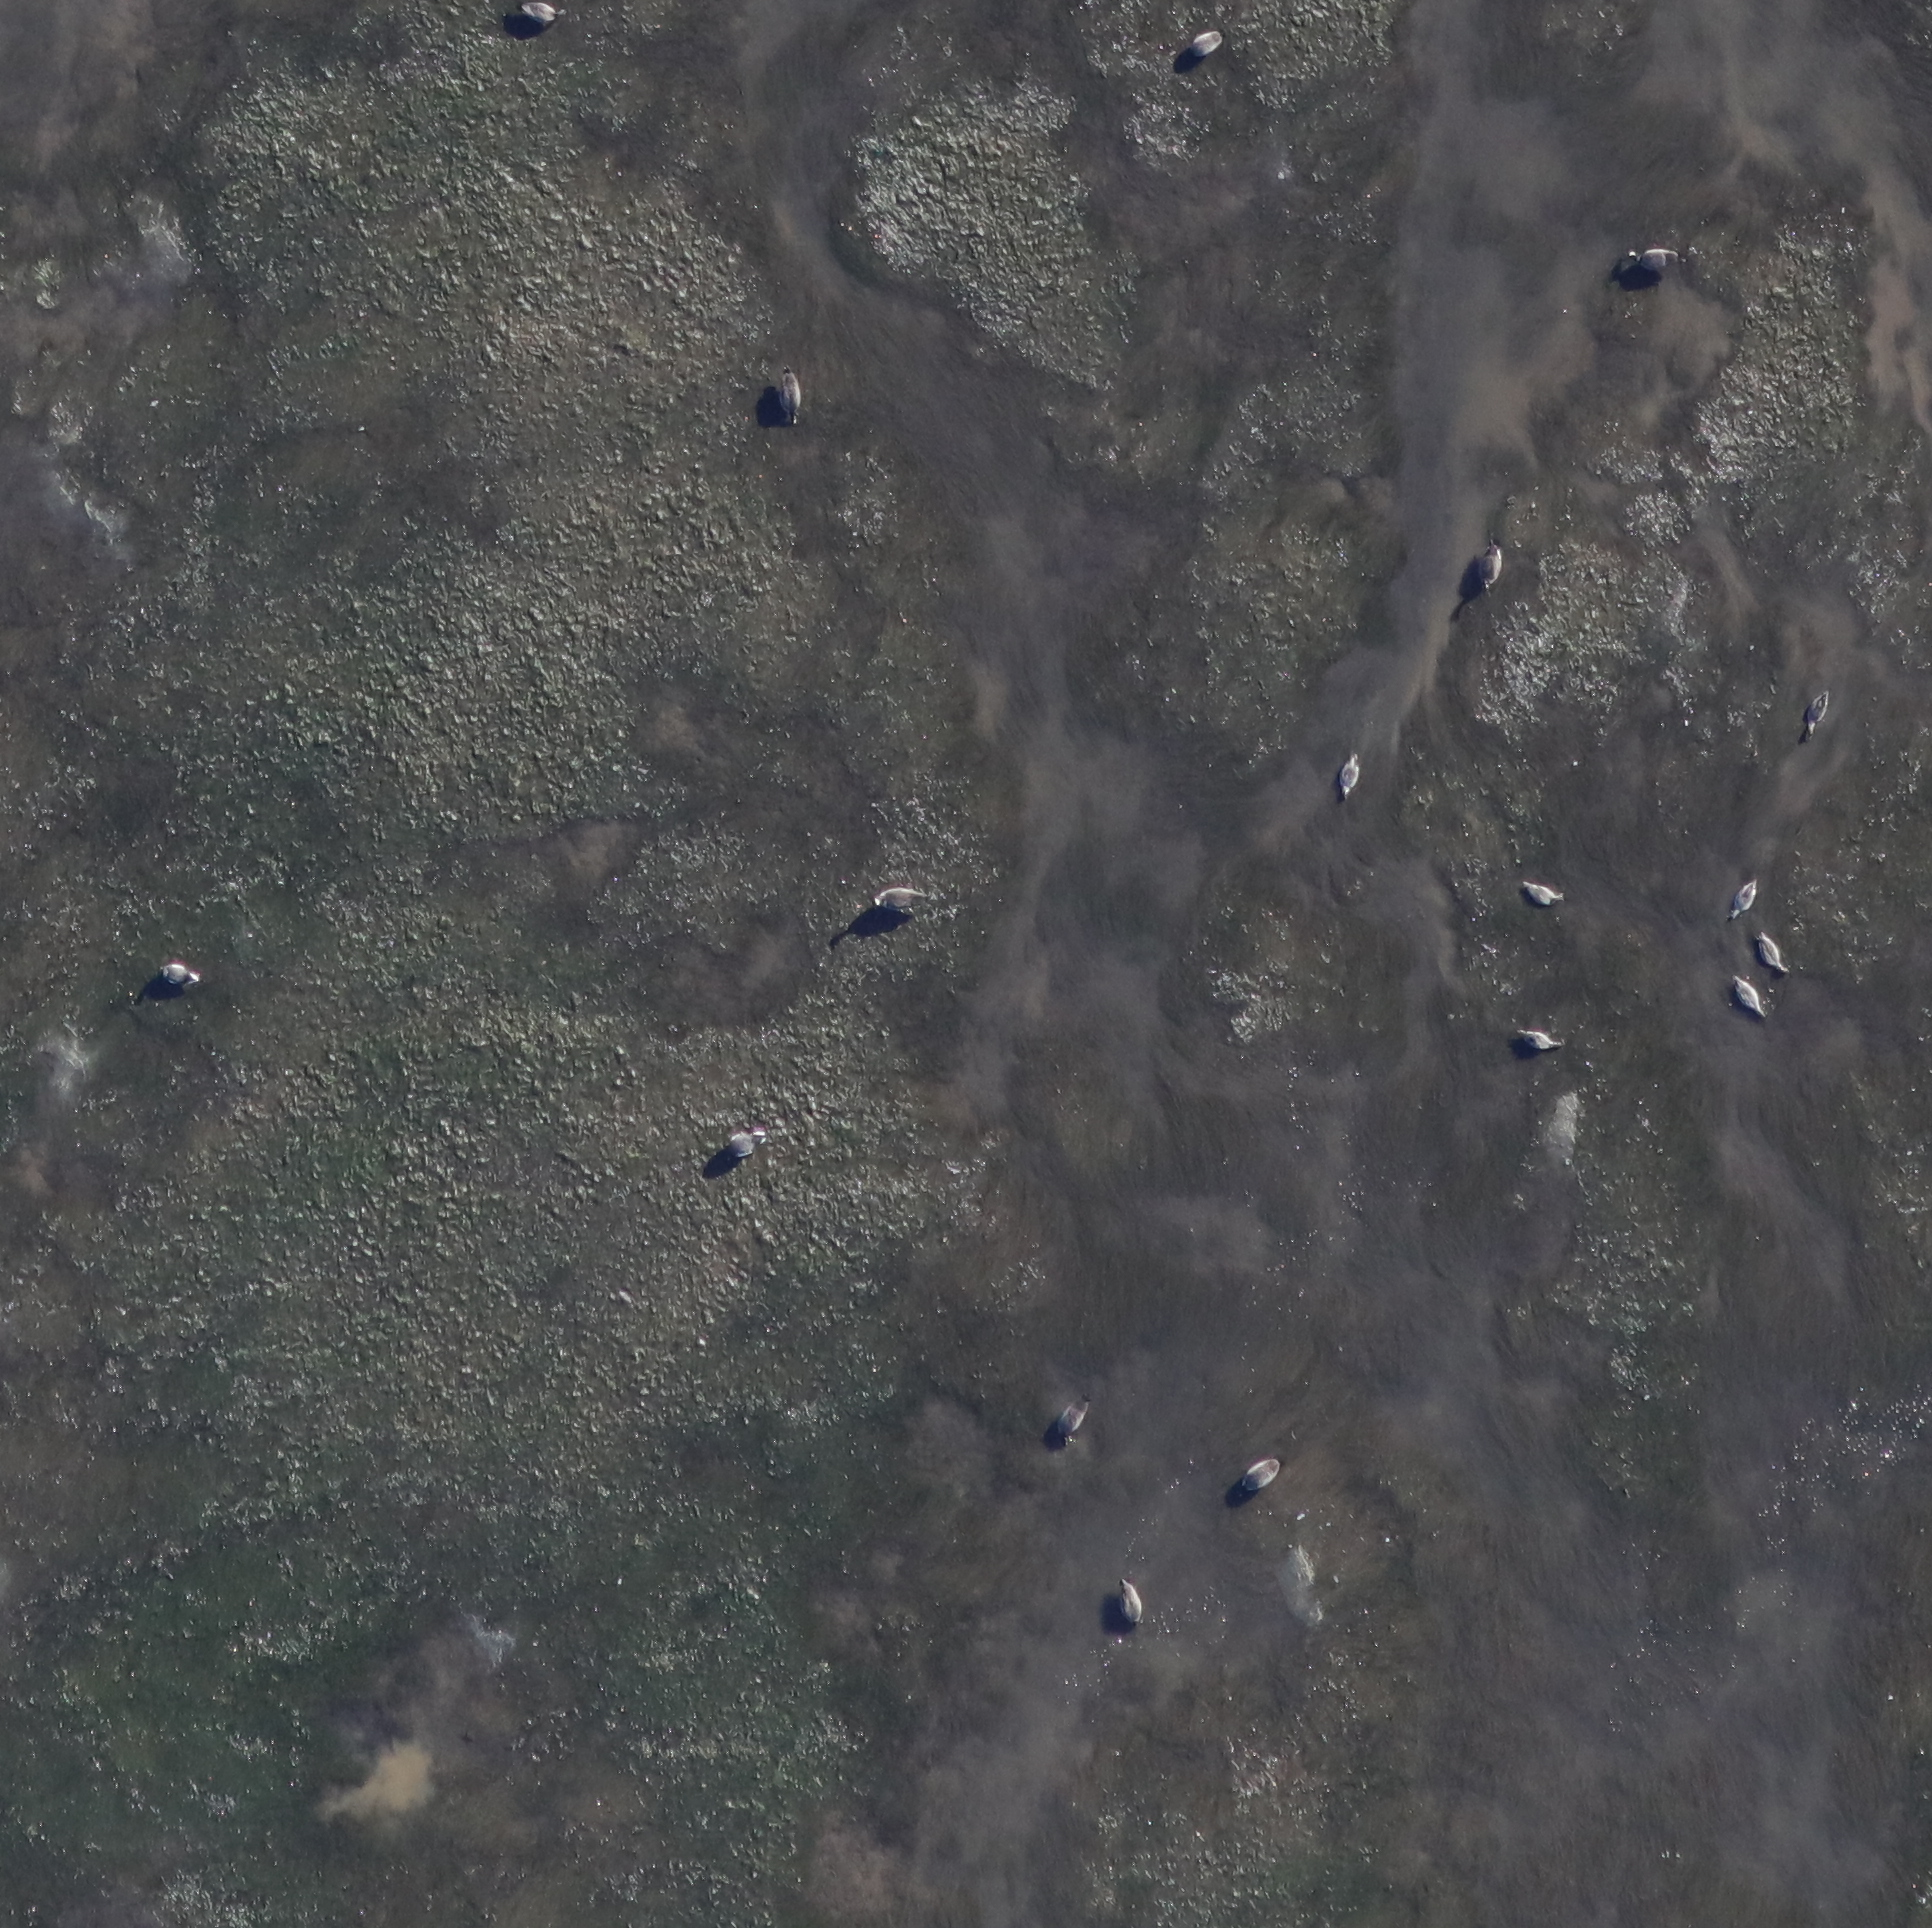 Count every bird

18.